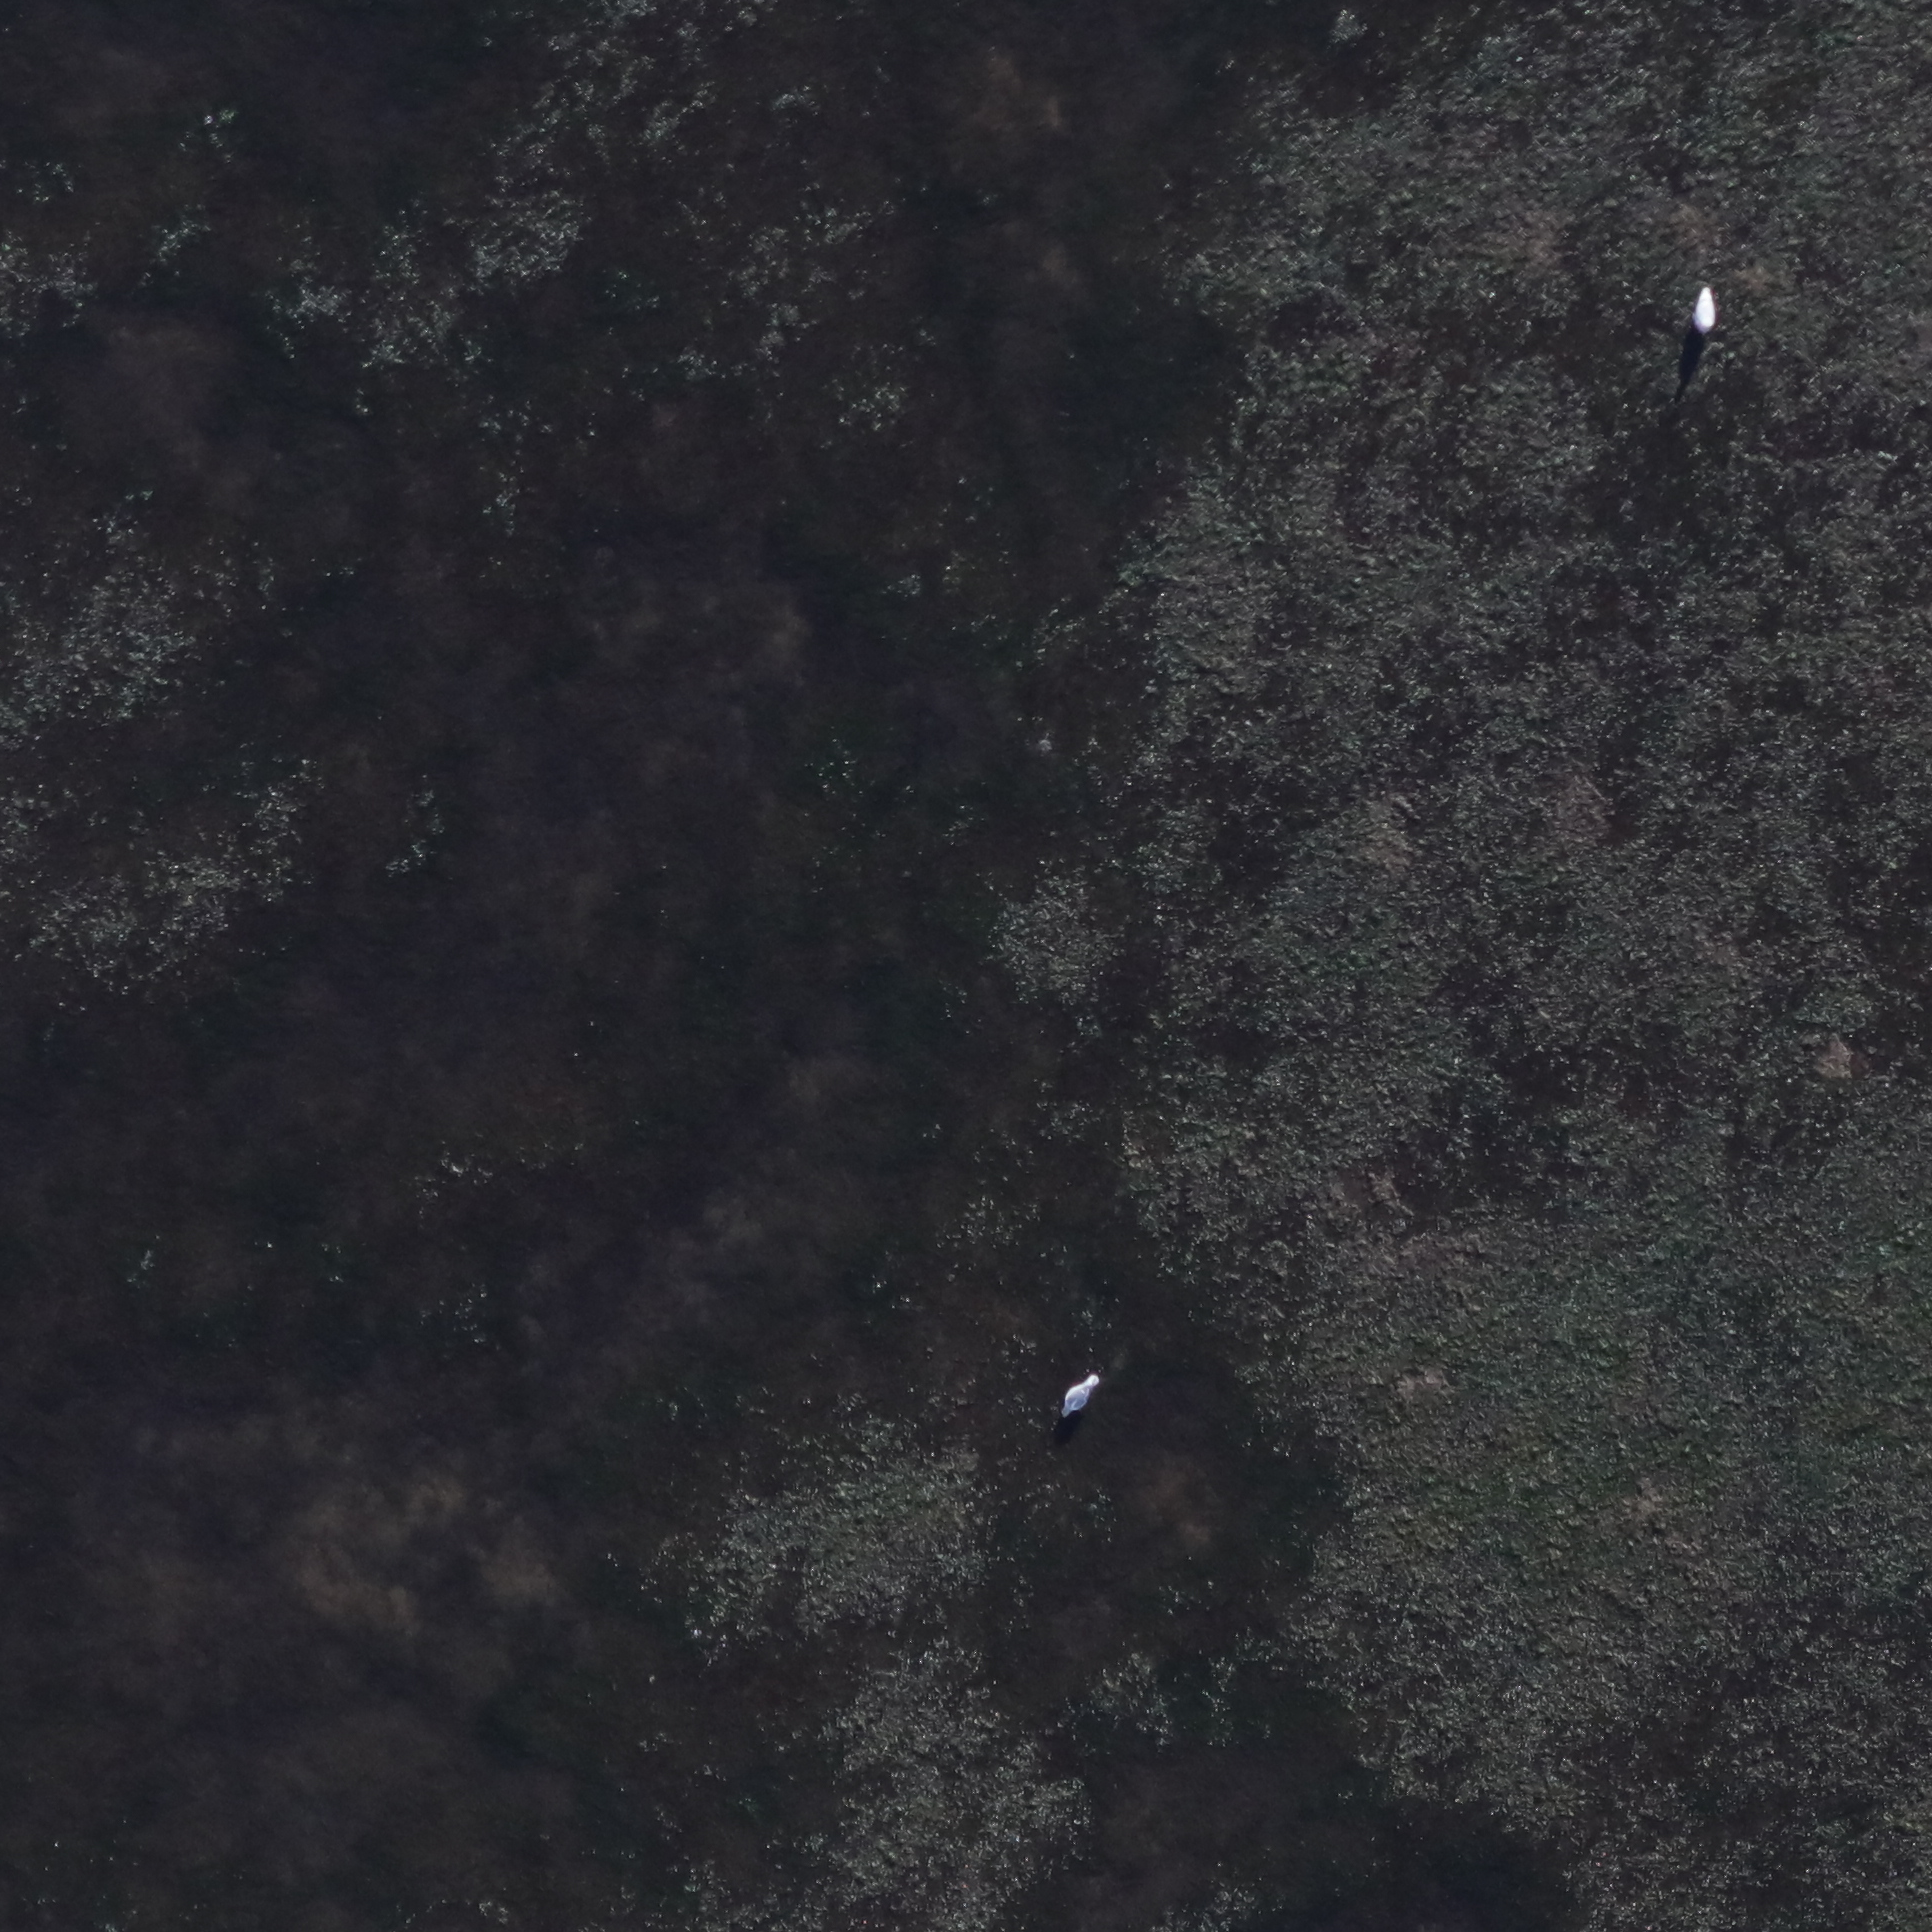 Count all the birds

2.